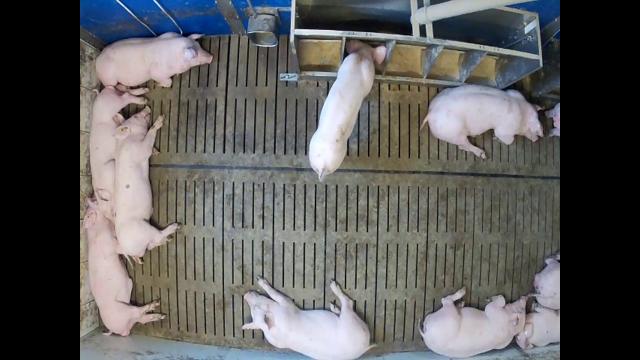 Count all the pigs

11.